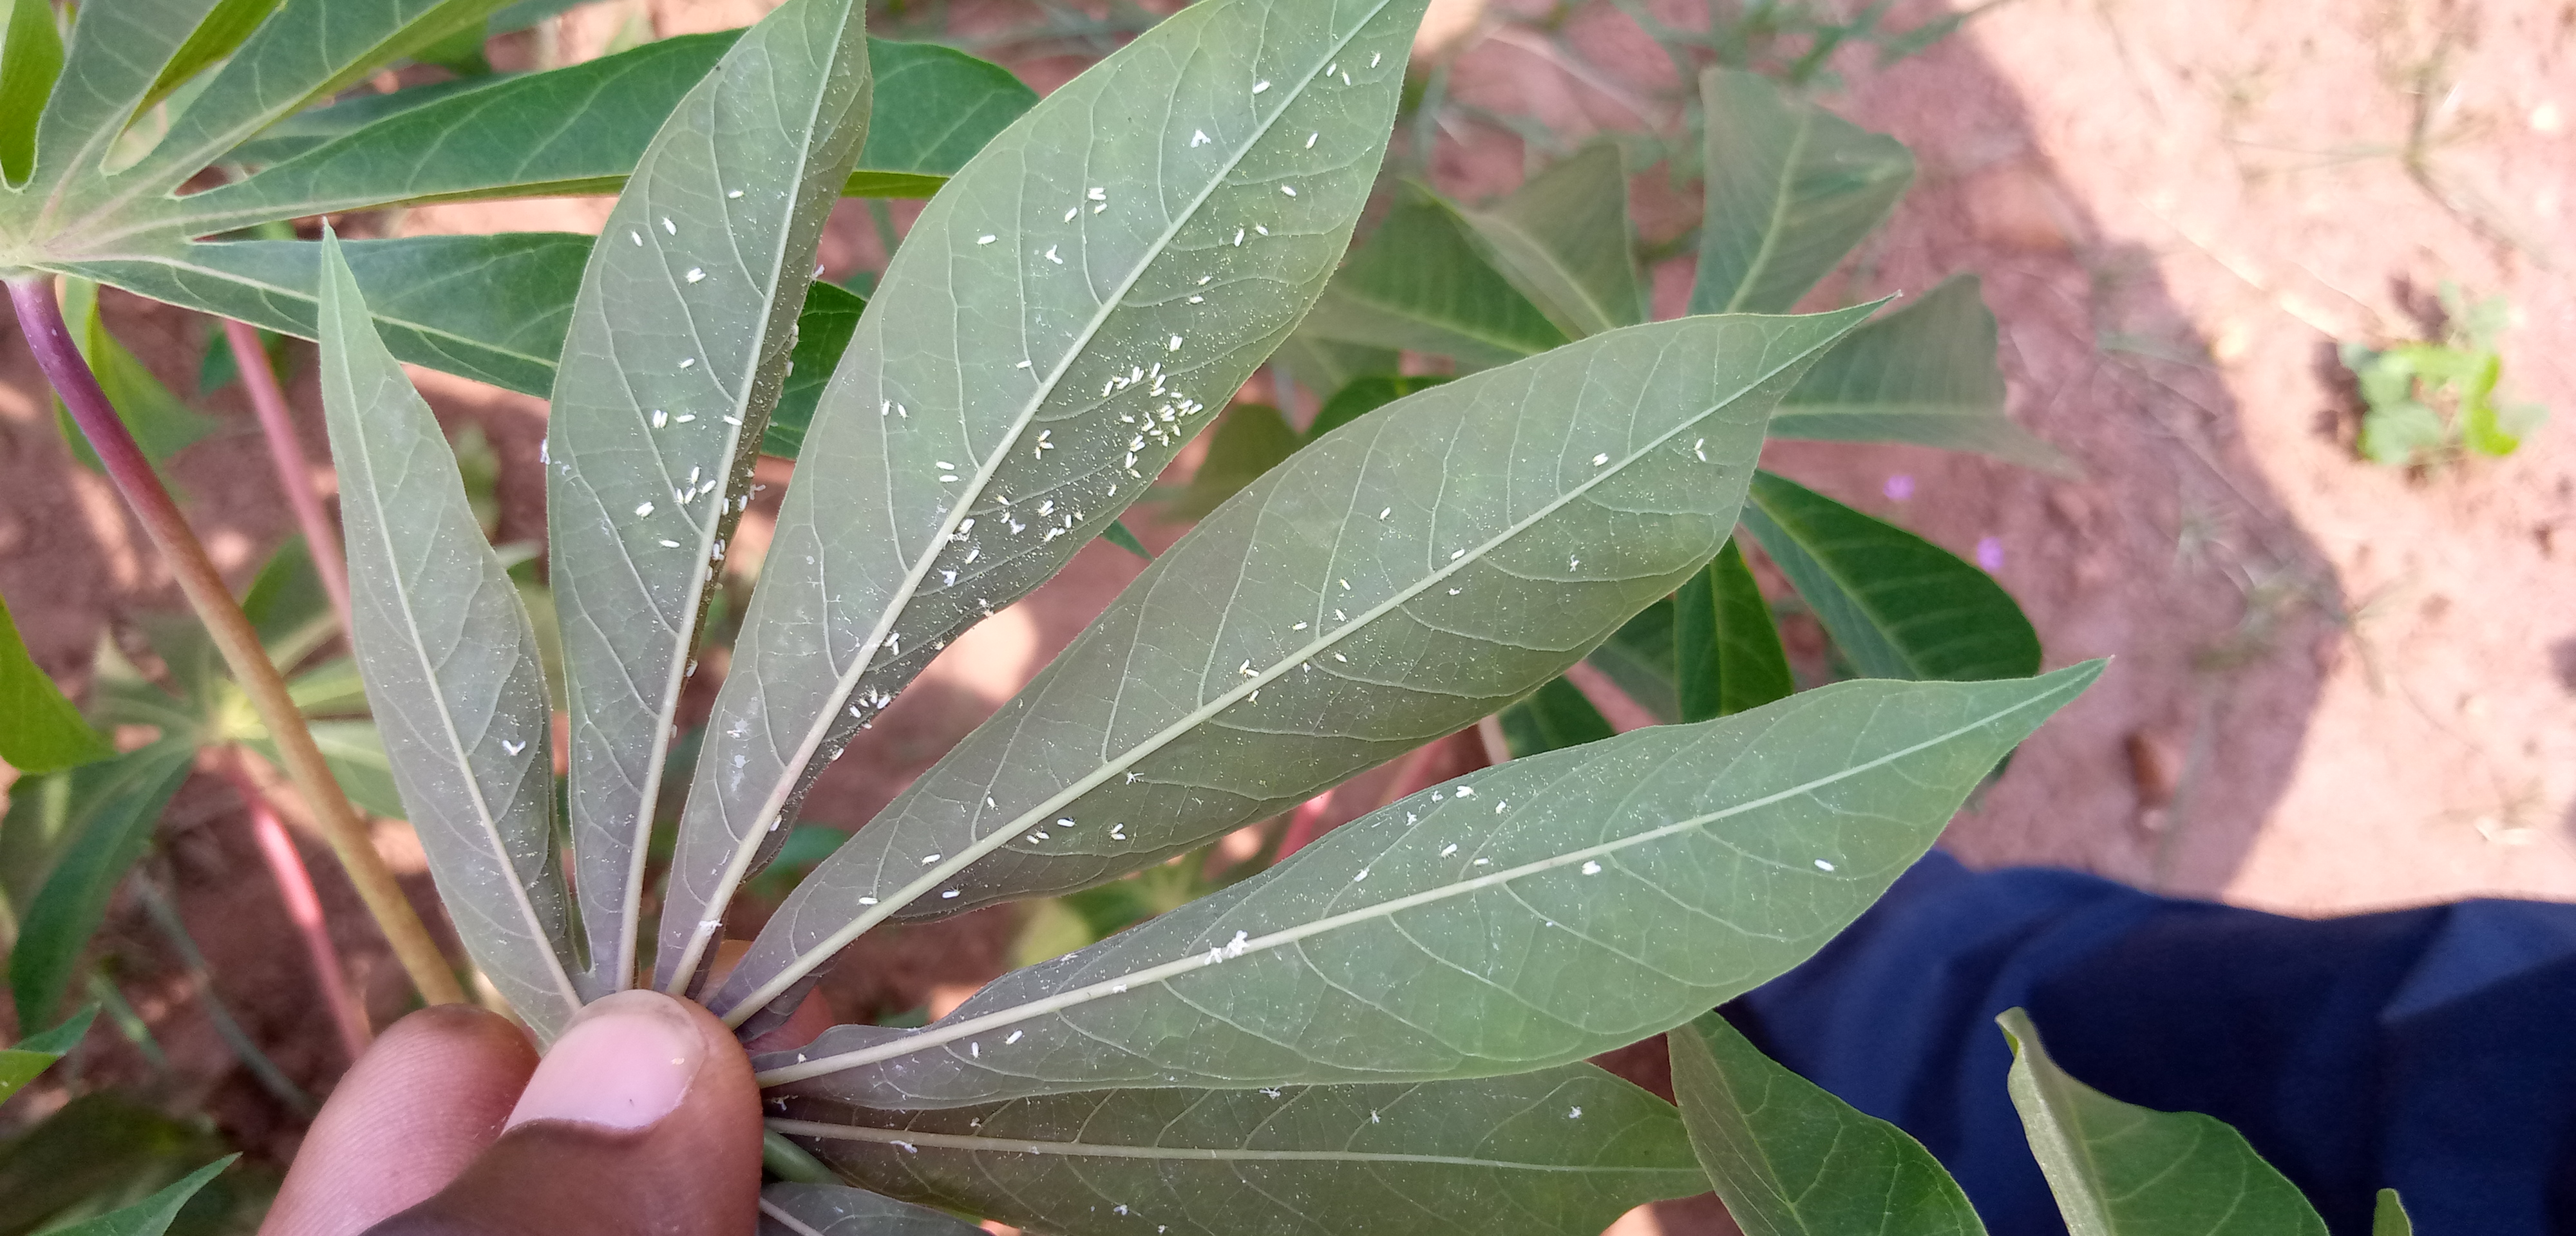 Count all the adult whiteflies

136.